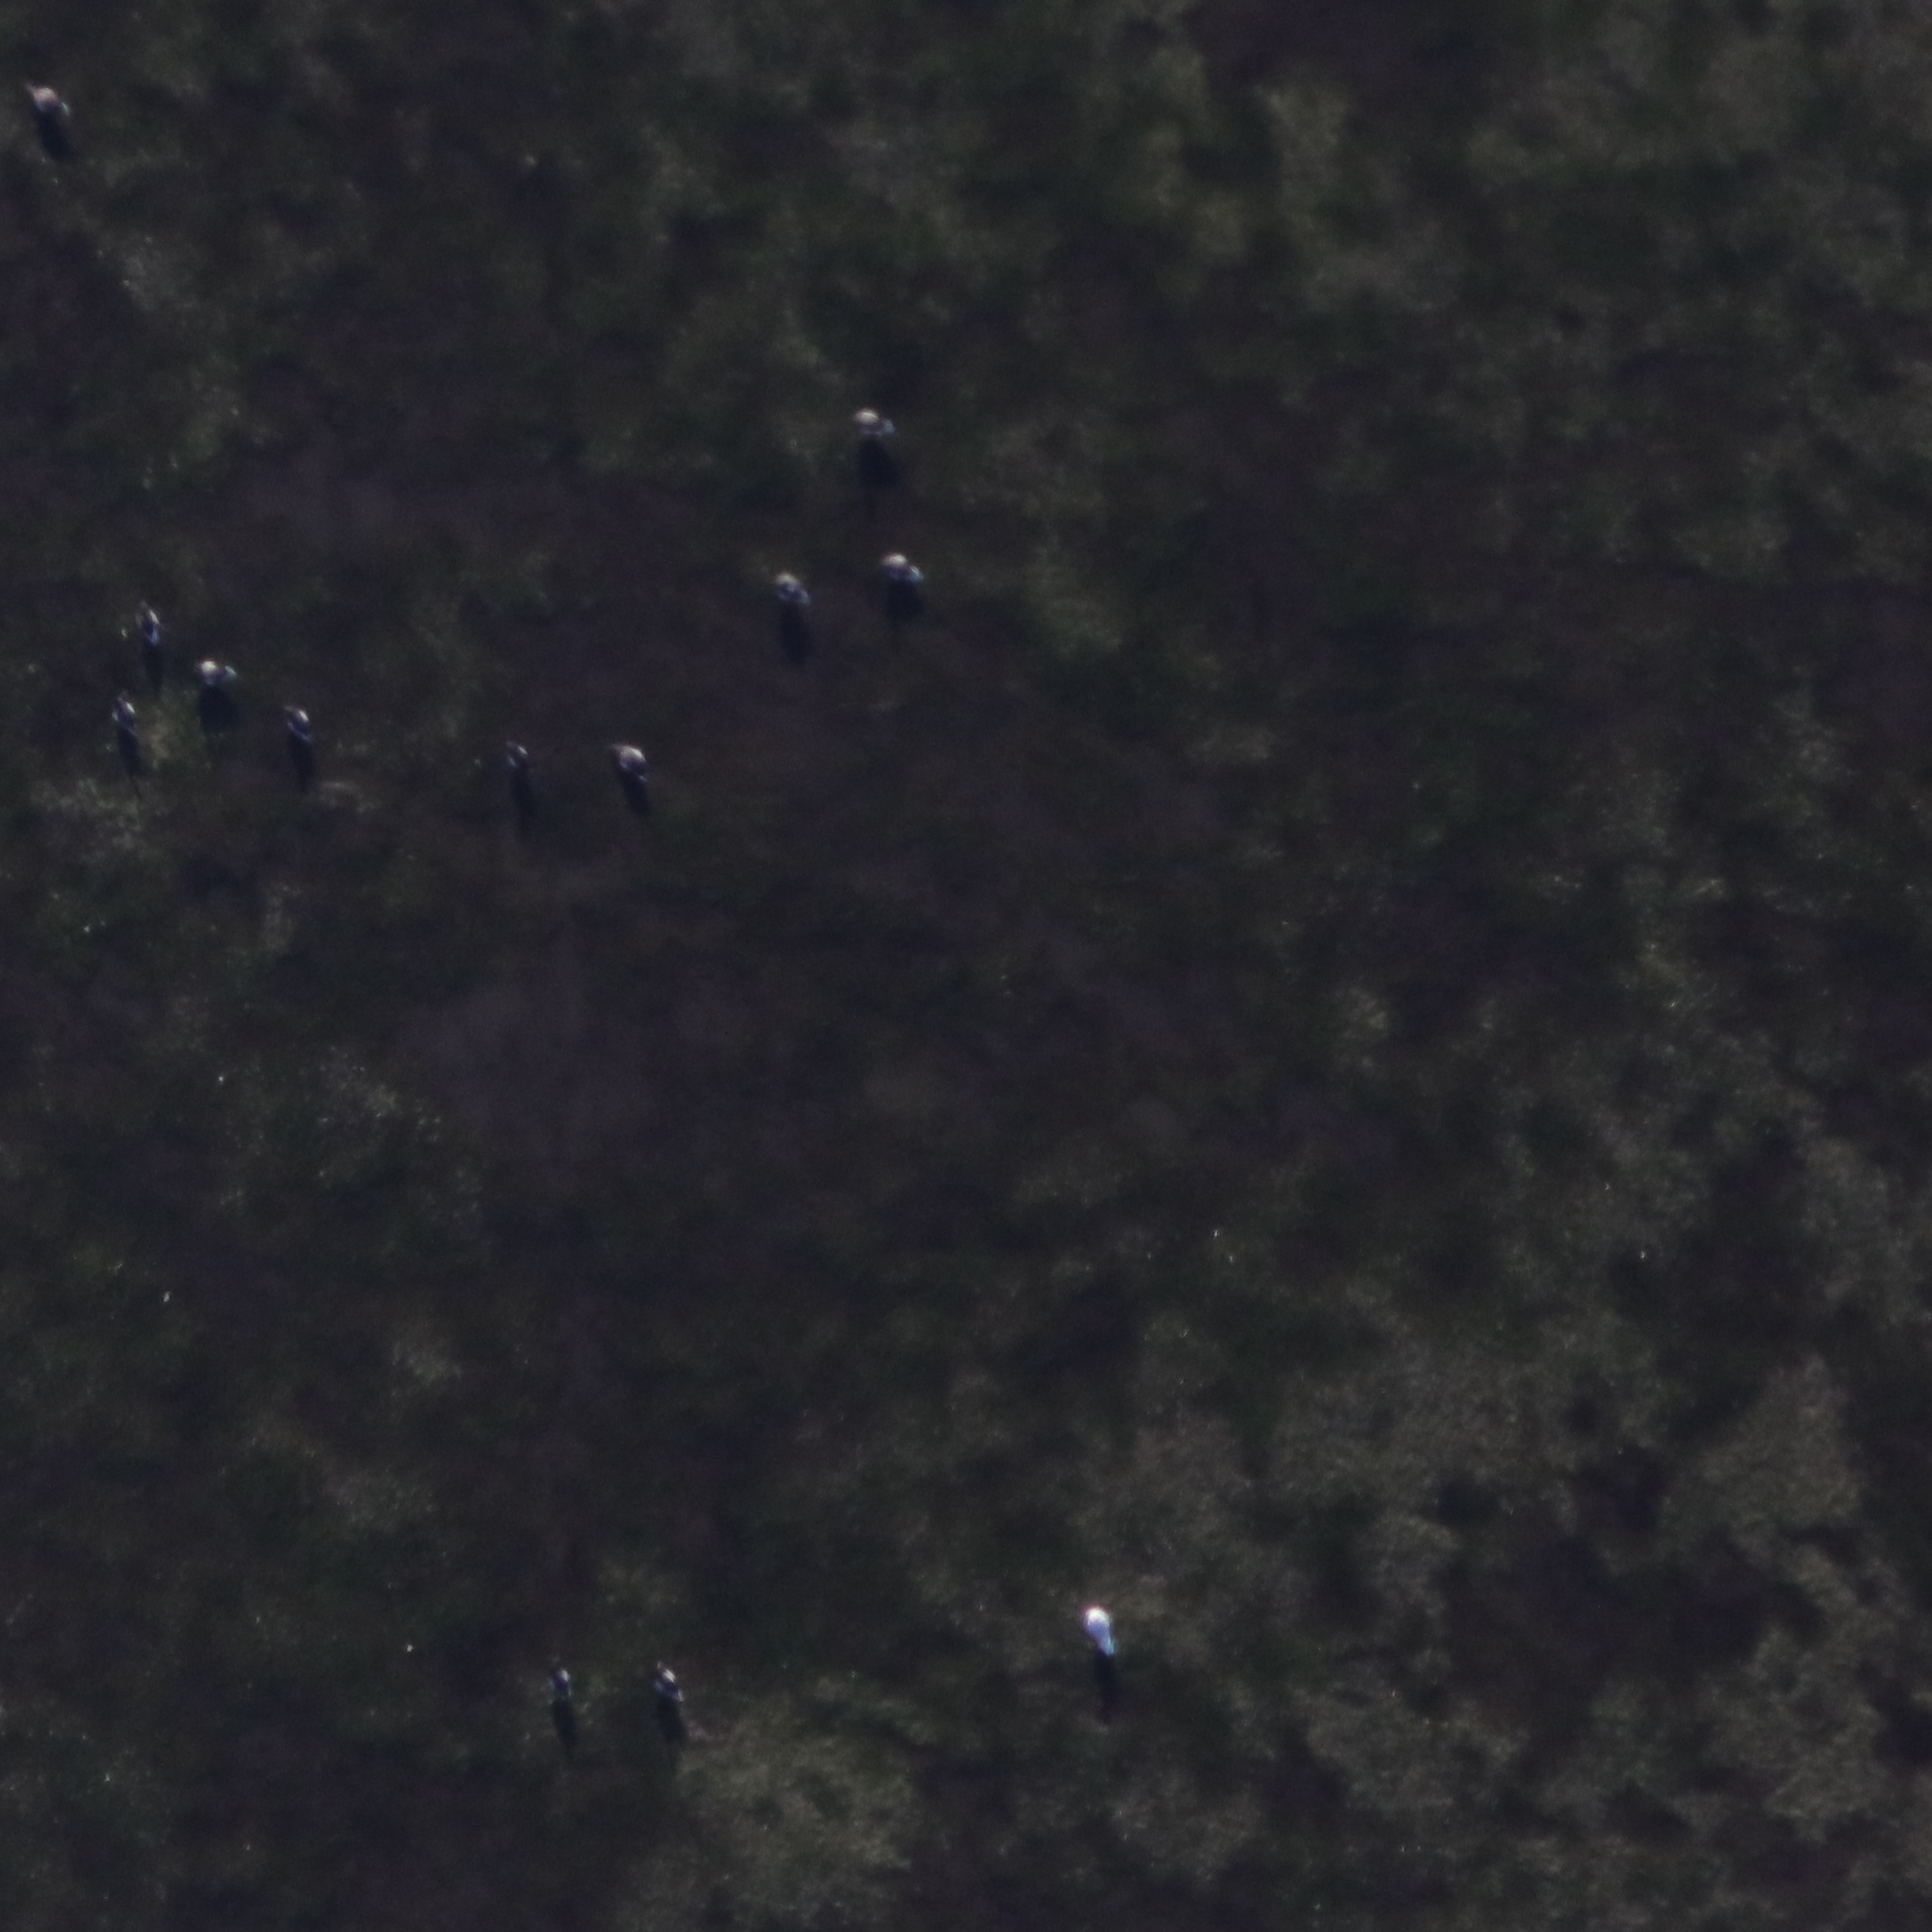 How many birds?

13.